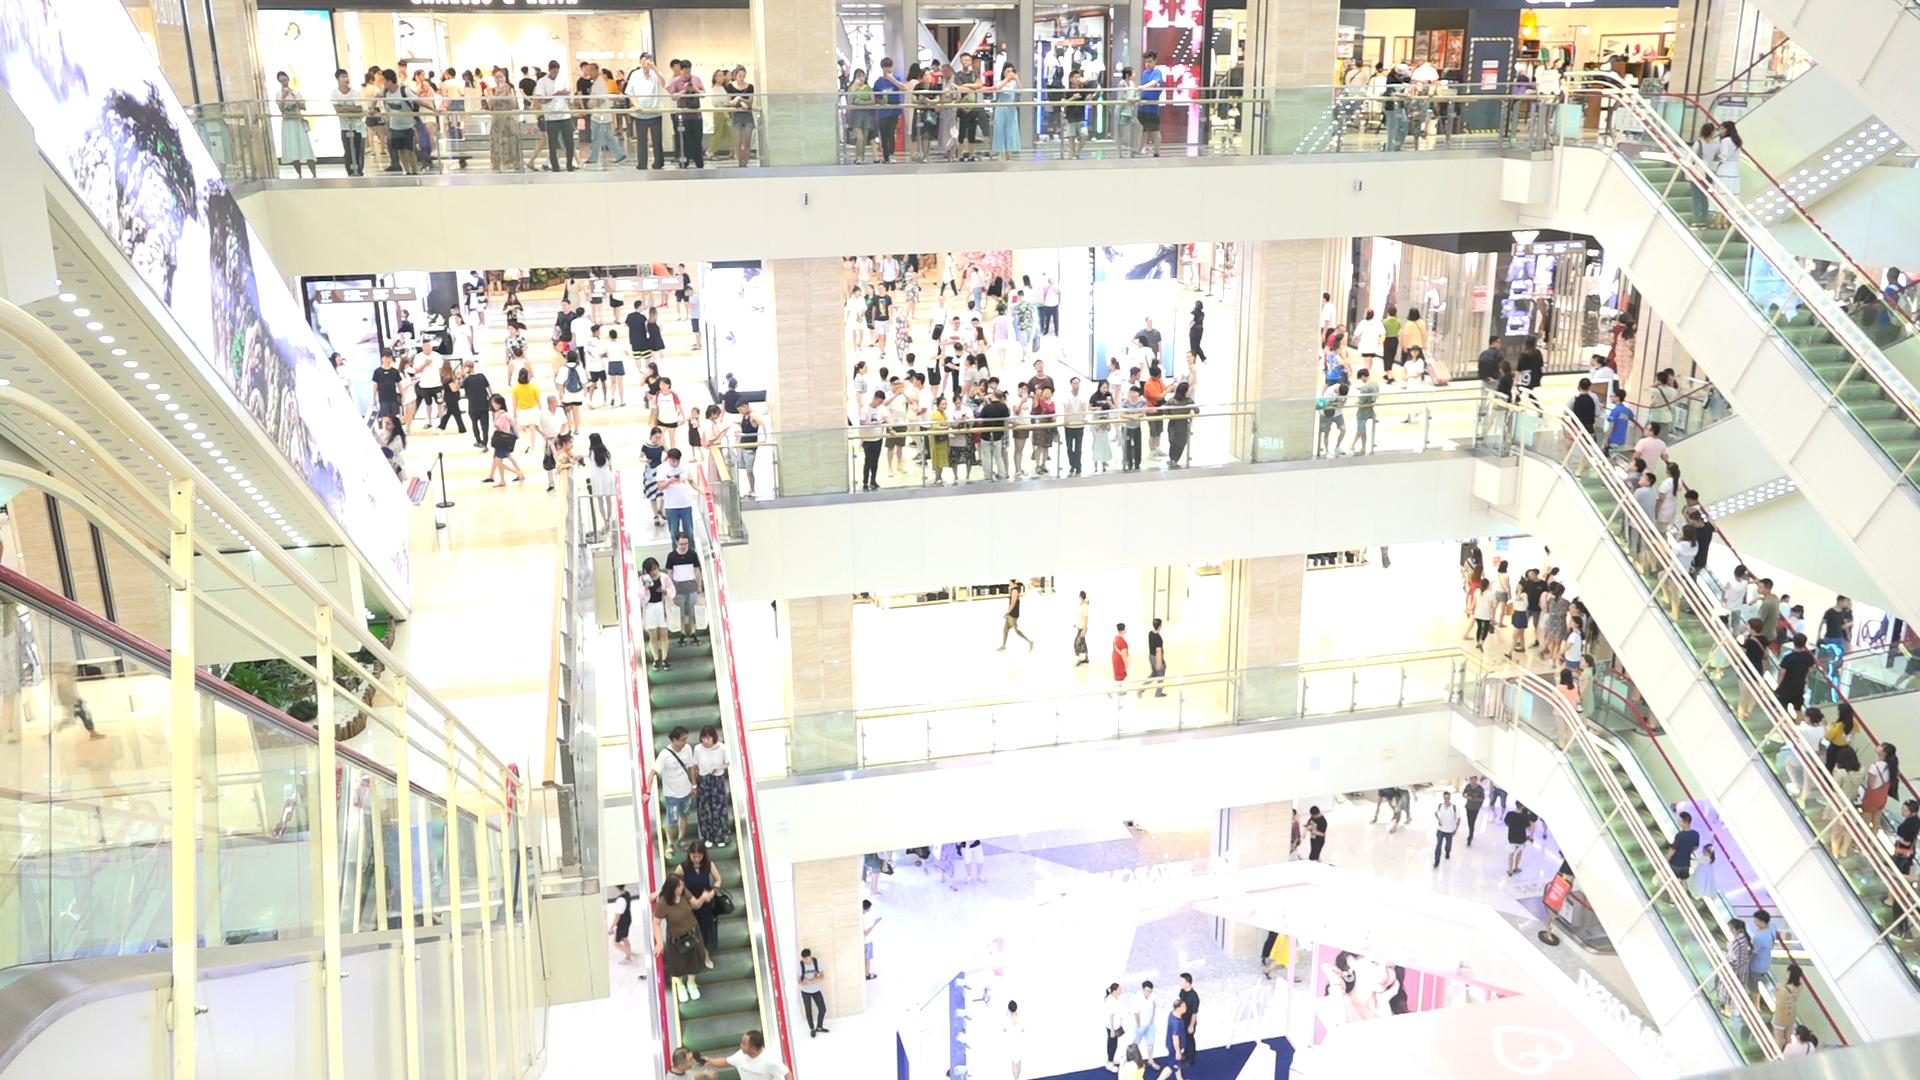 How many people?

248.